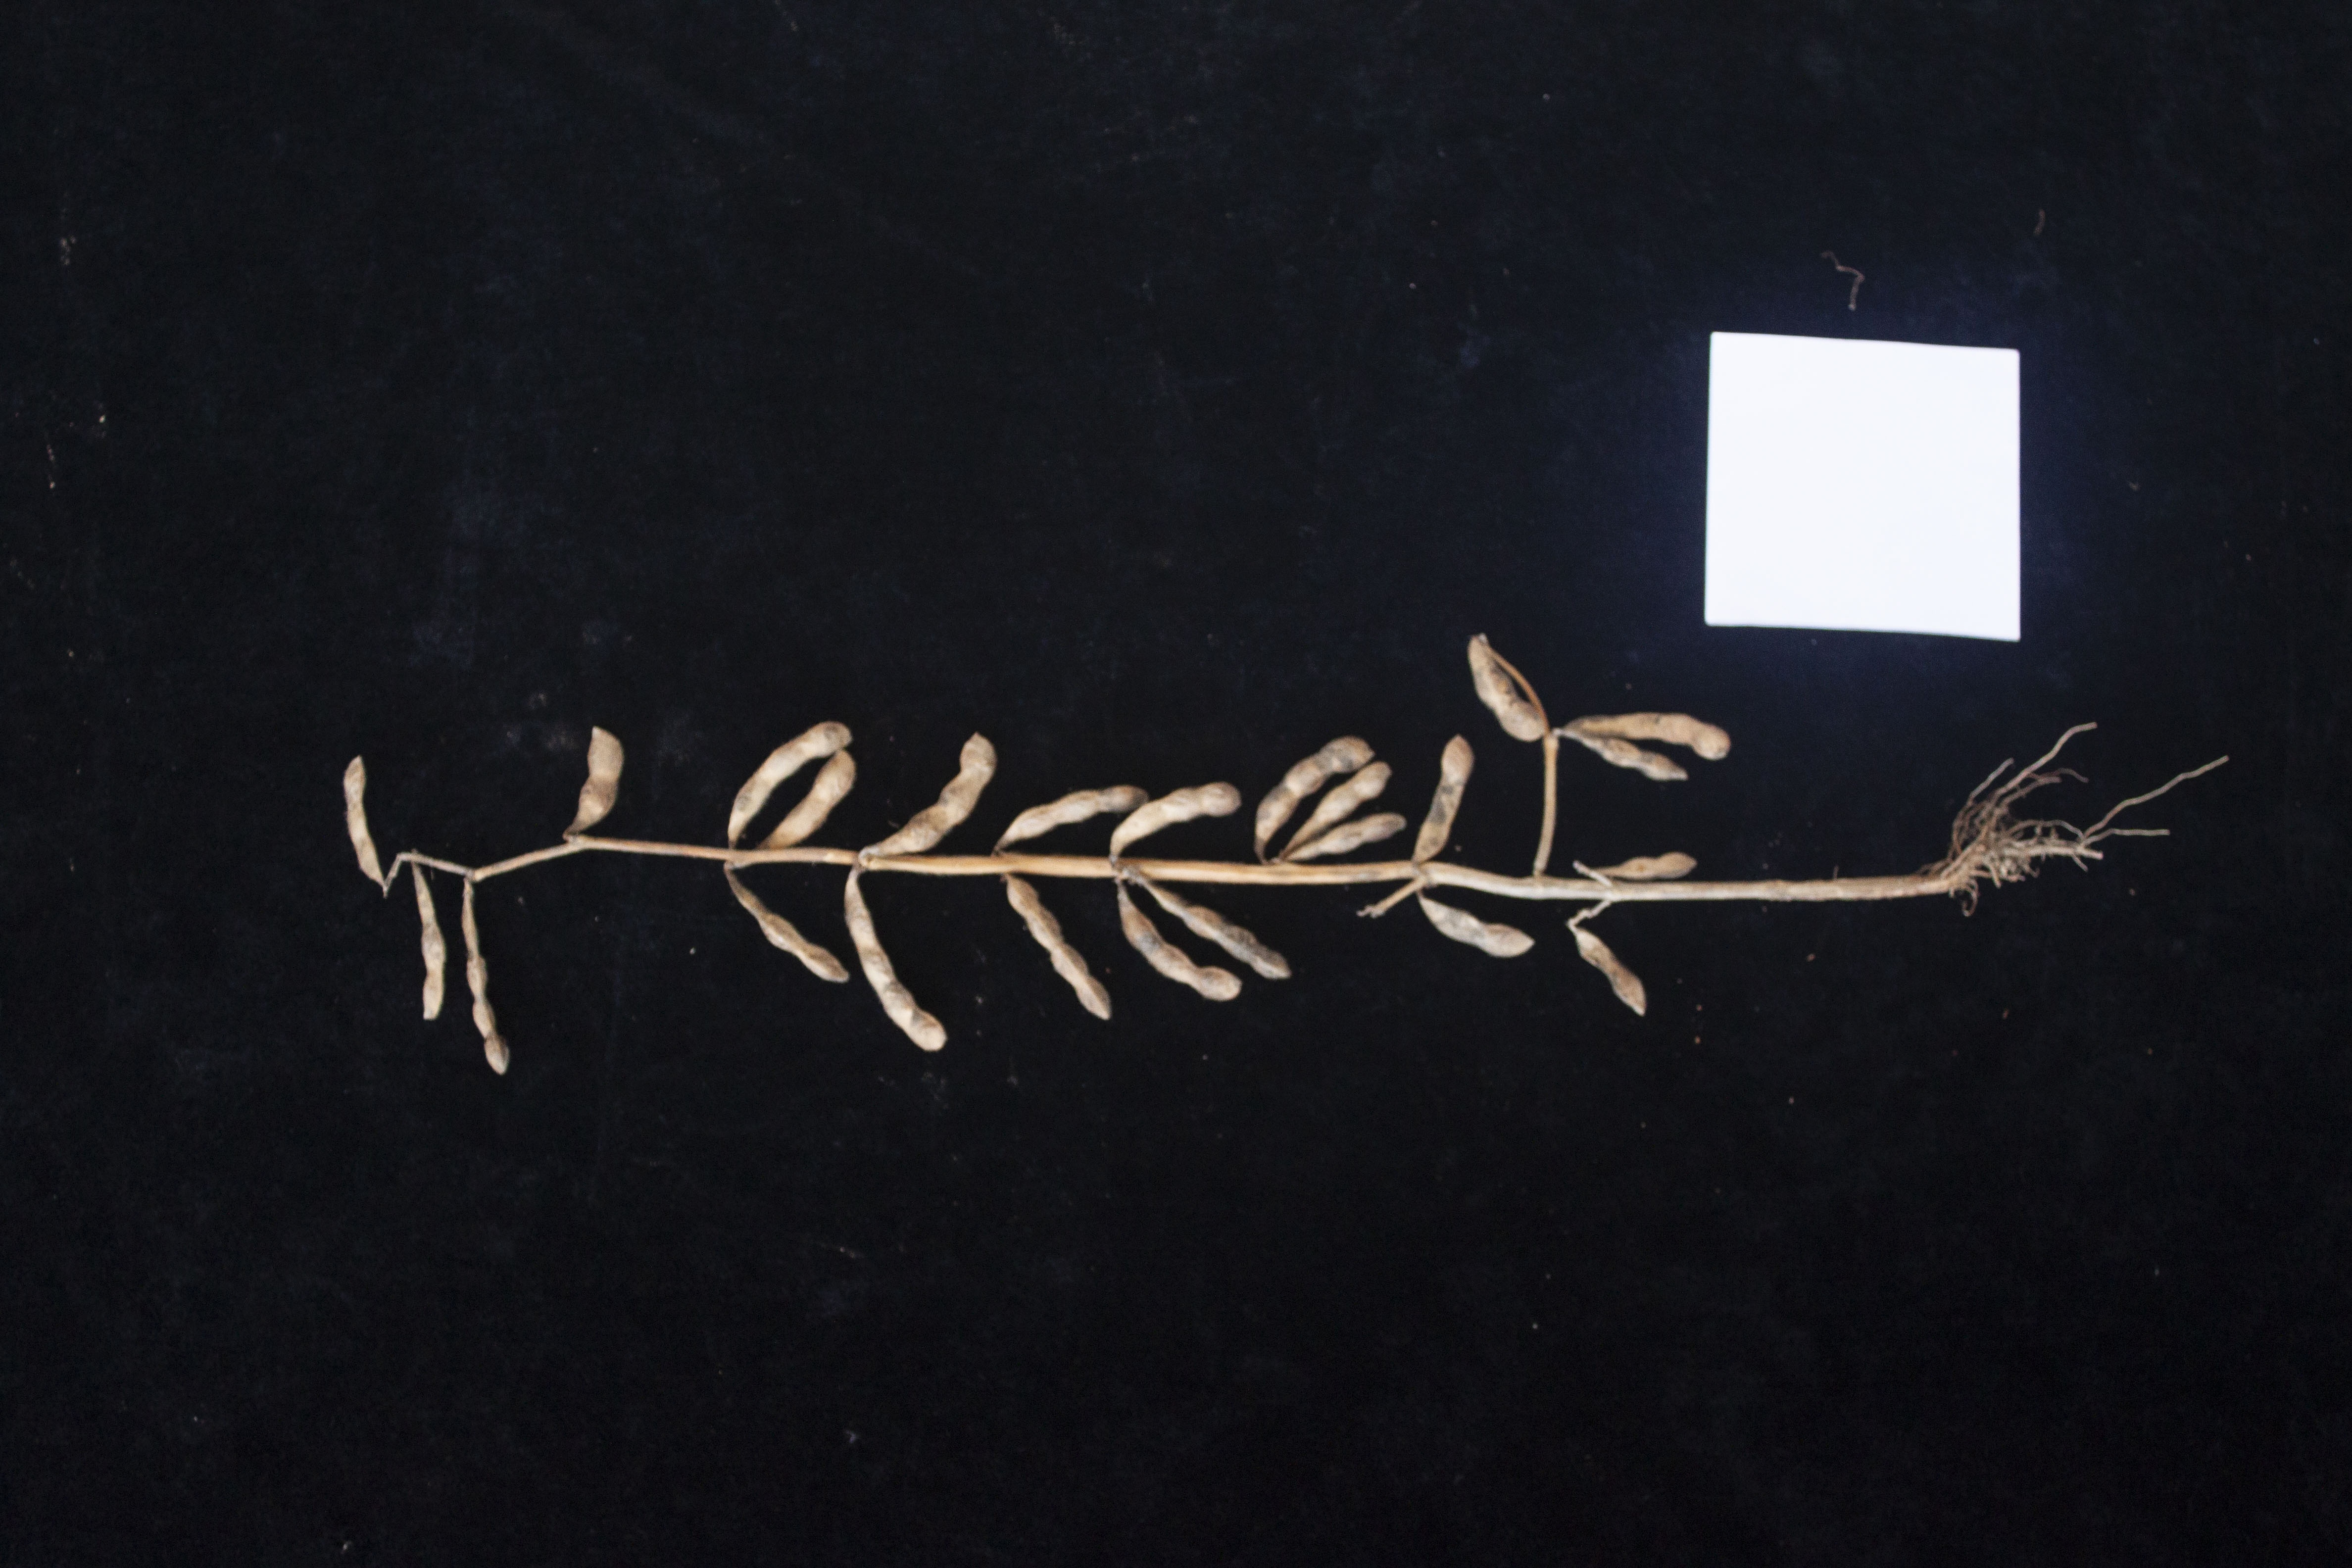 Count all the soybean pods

24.